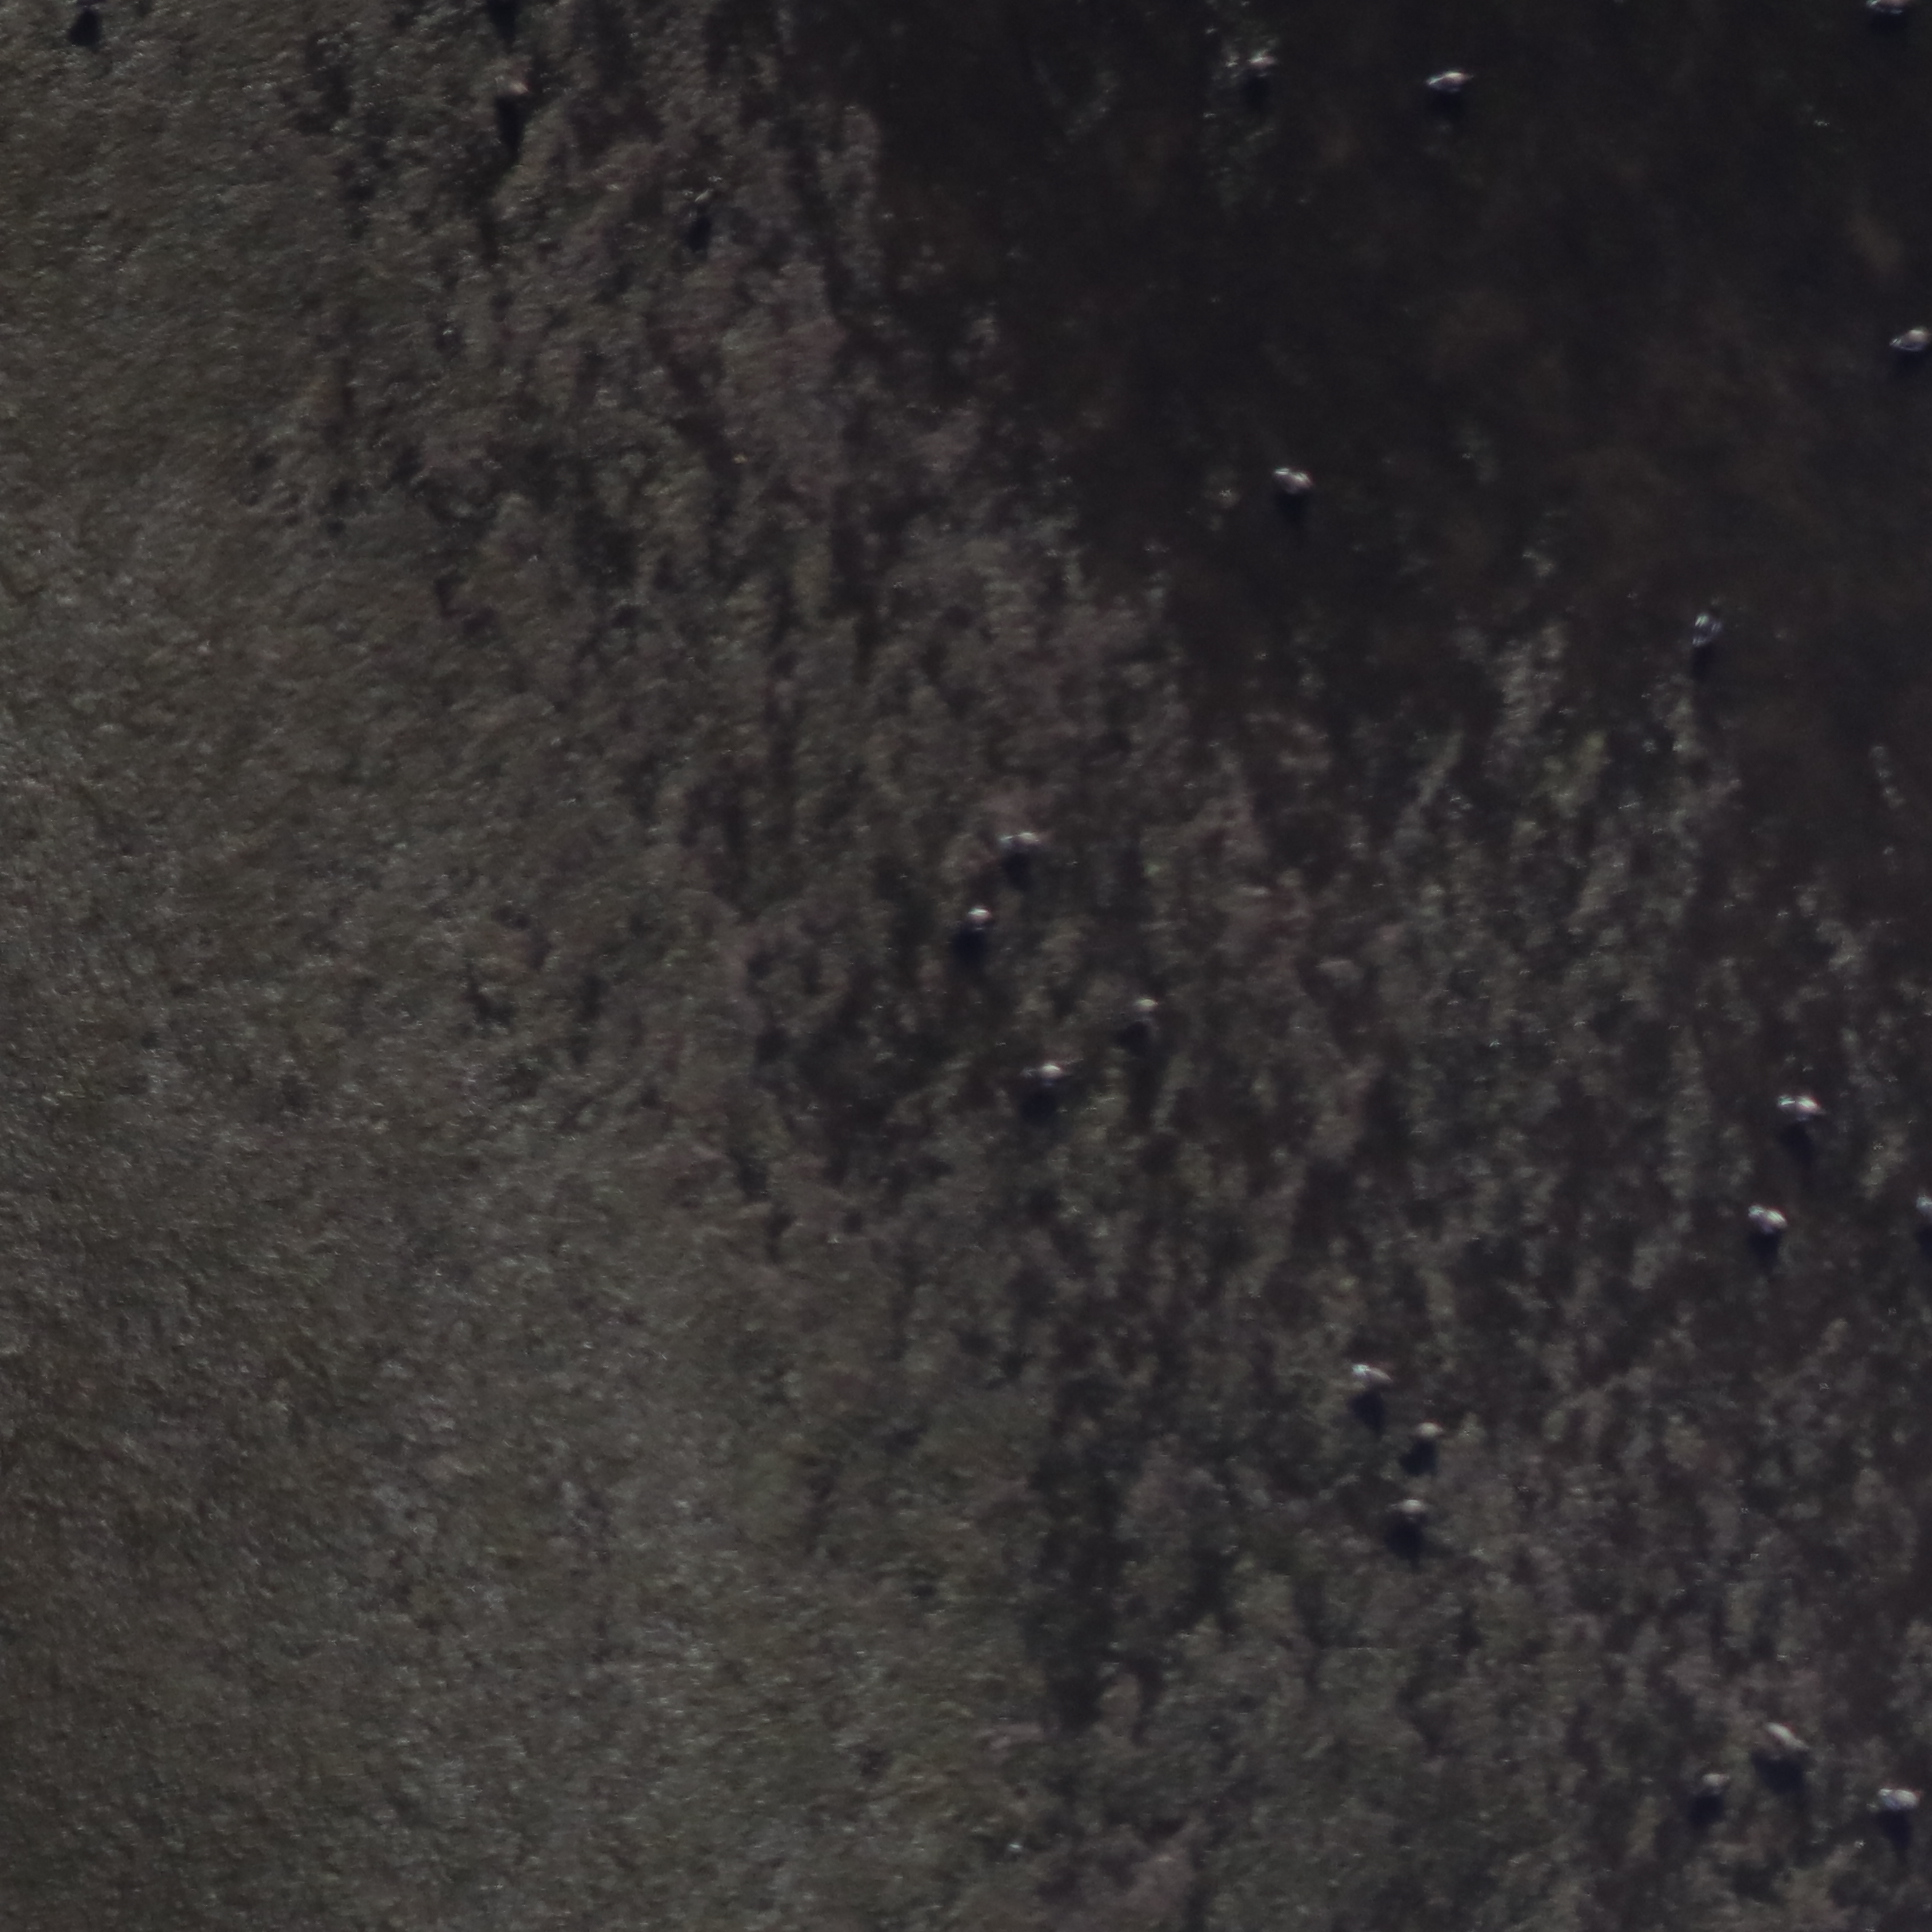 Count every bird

17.